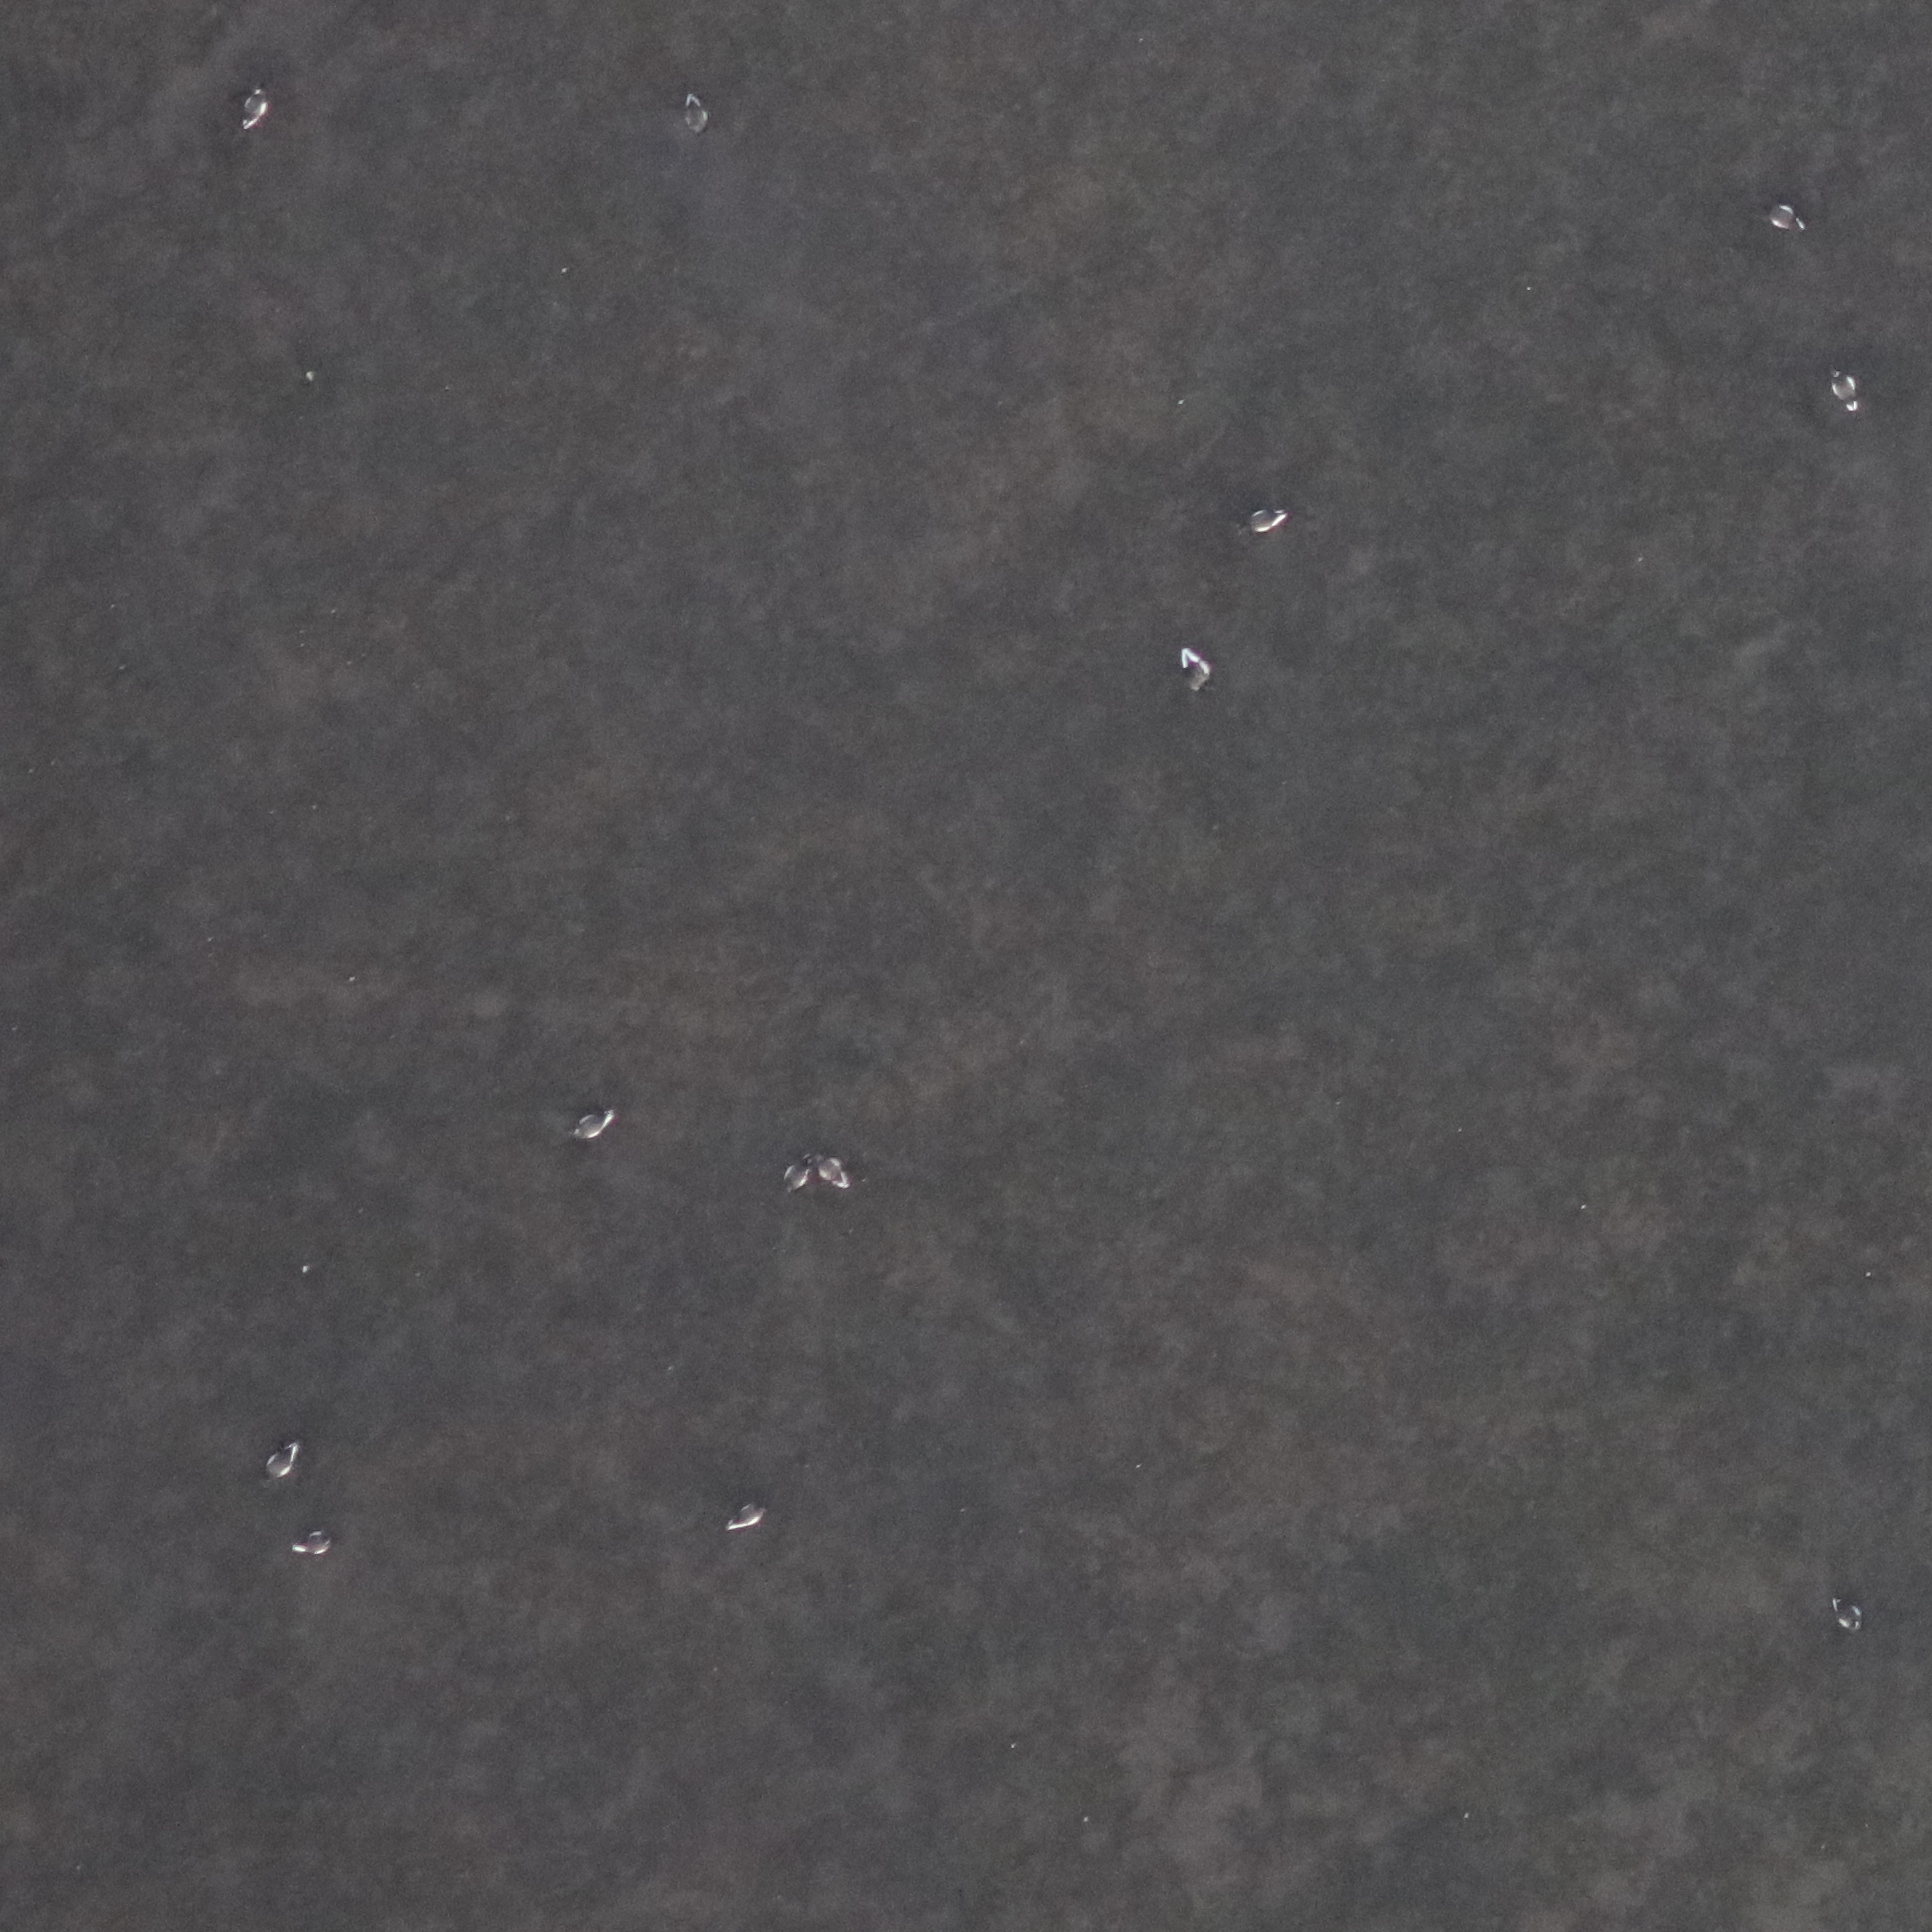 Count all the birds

13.